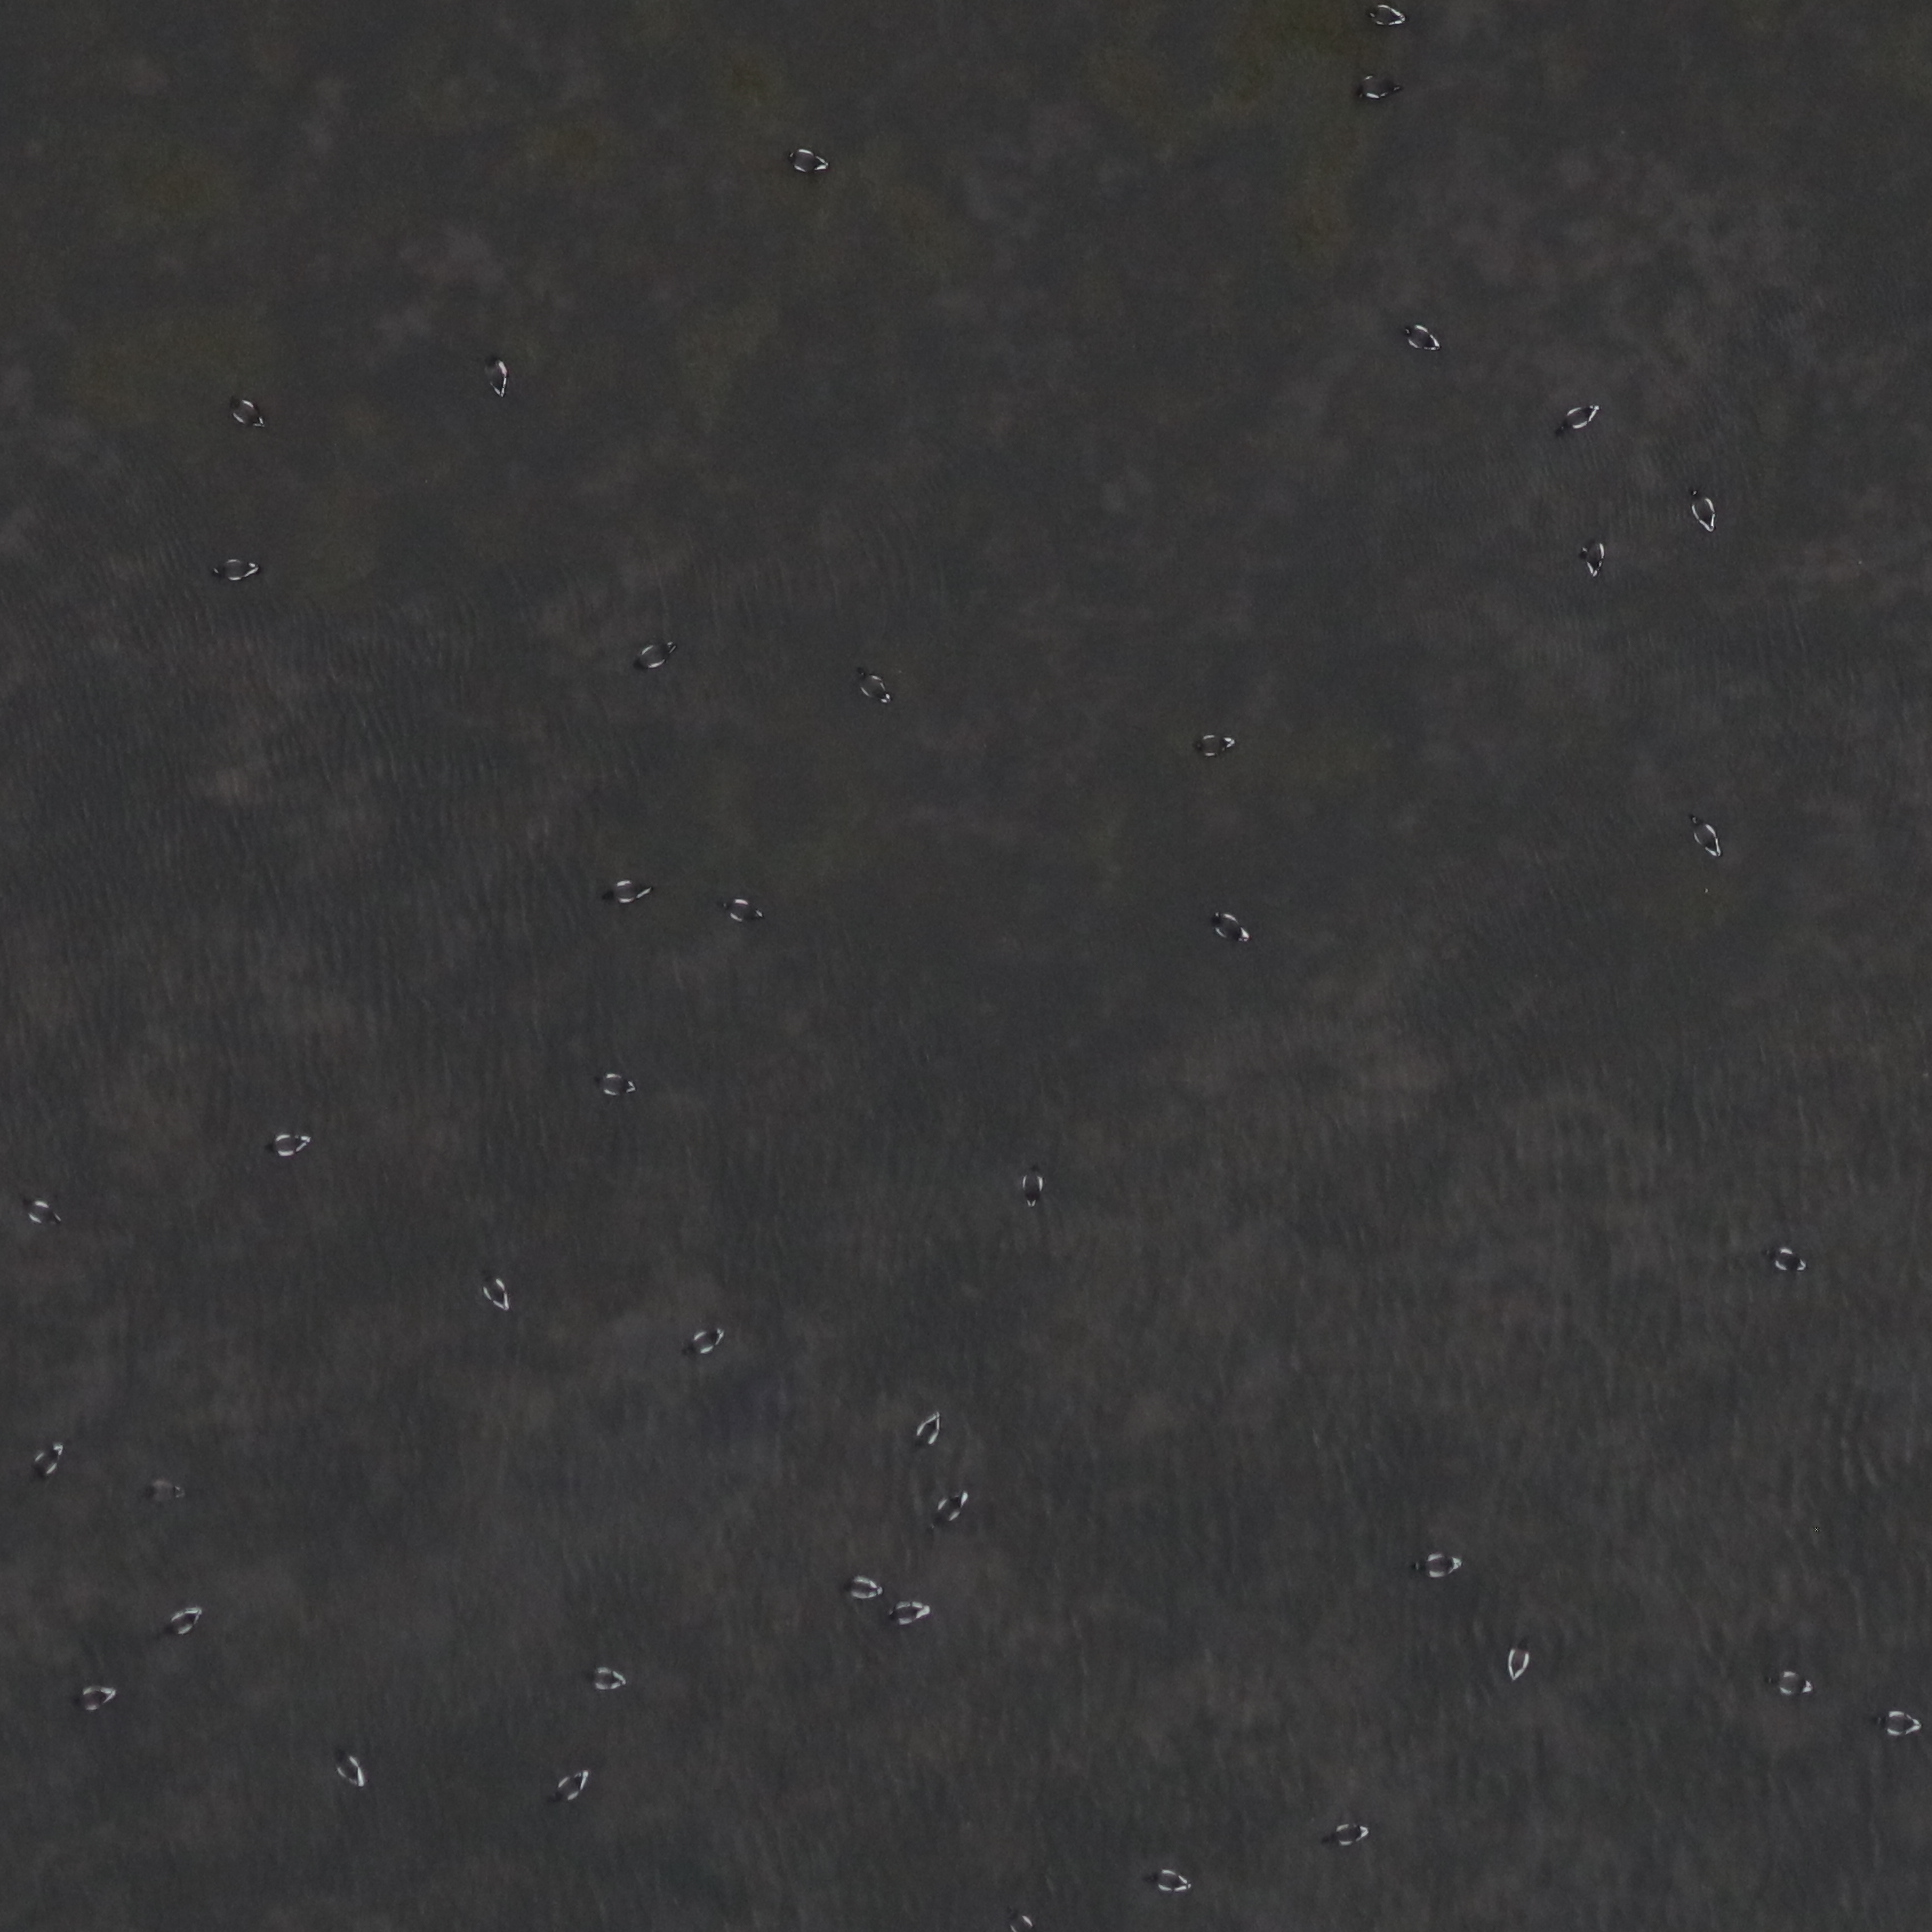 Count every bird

42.